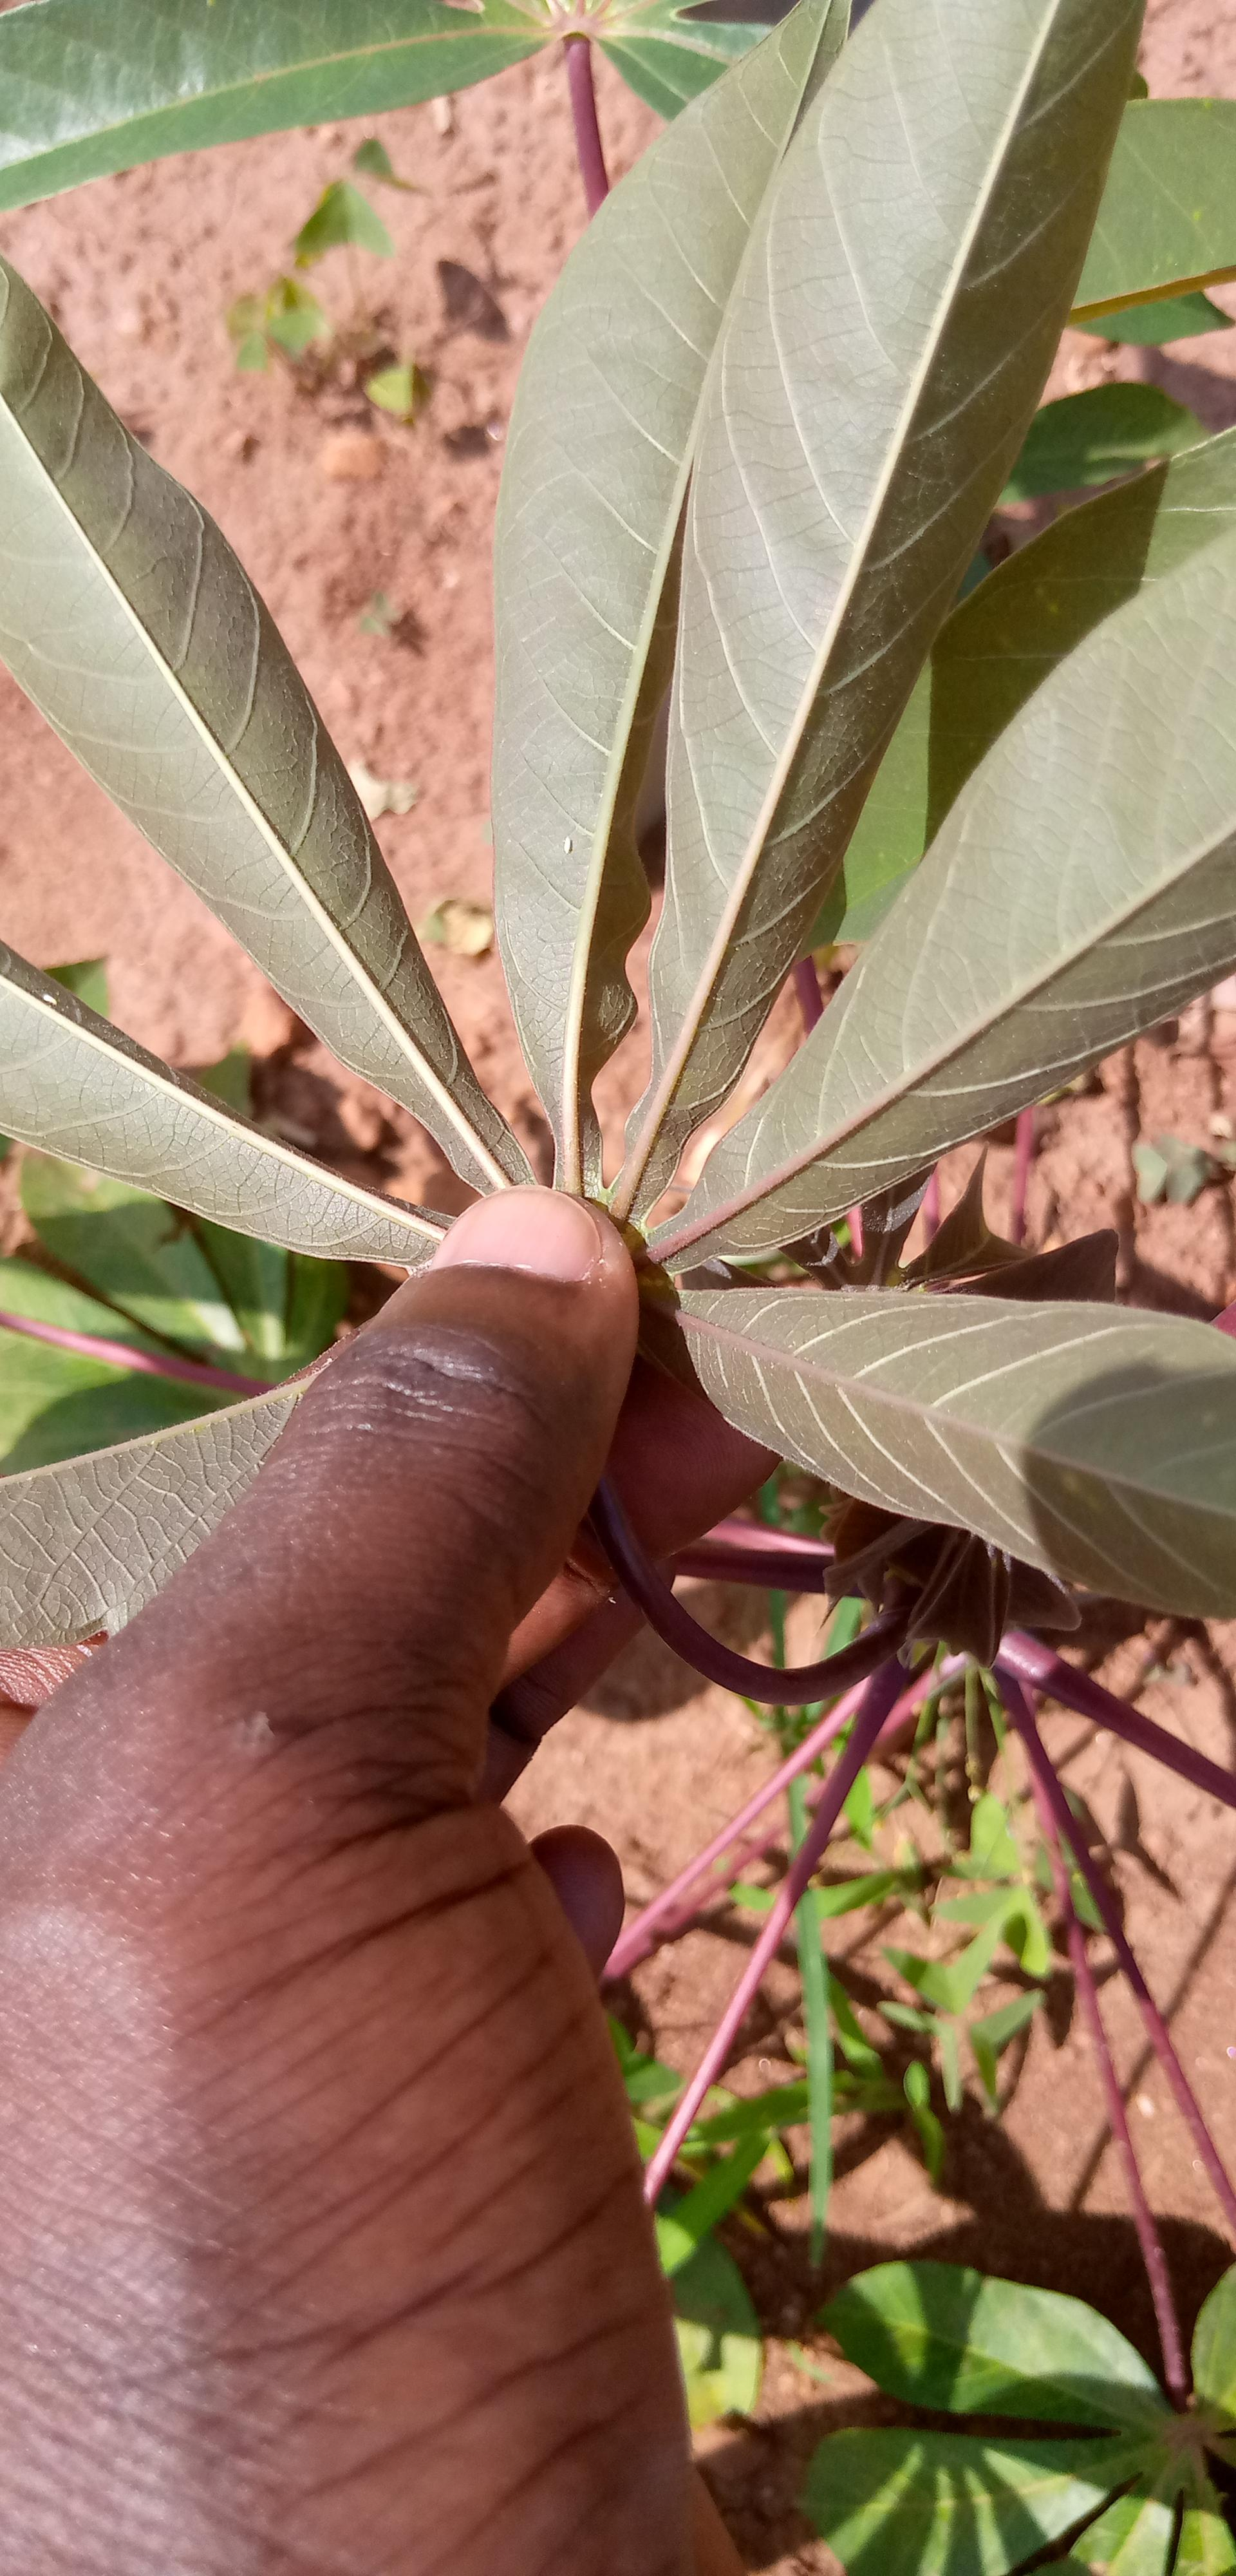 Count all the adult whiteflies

2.